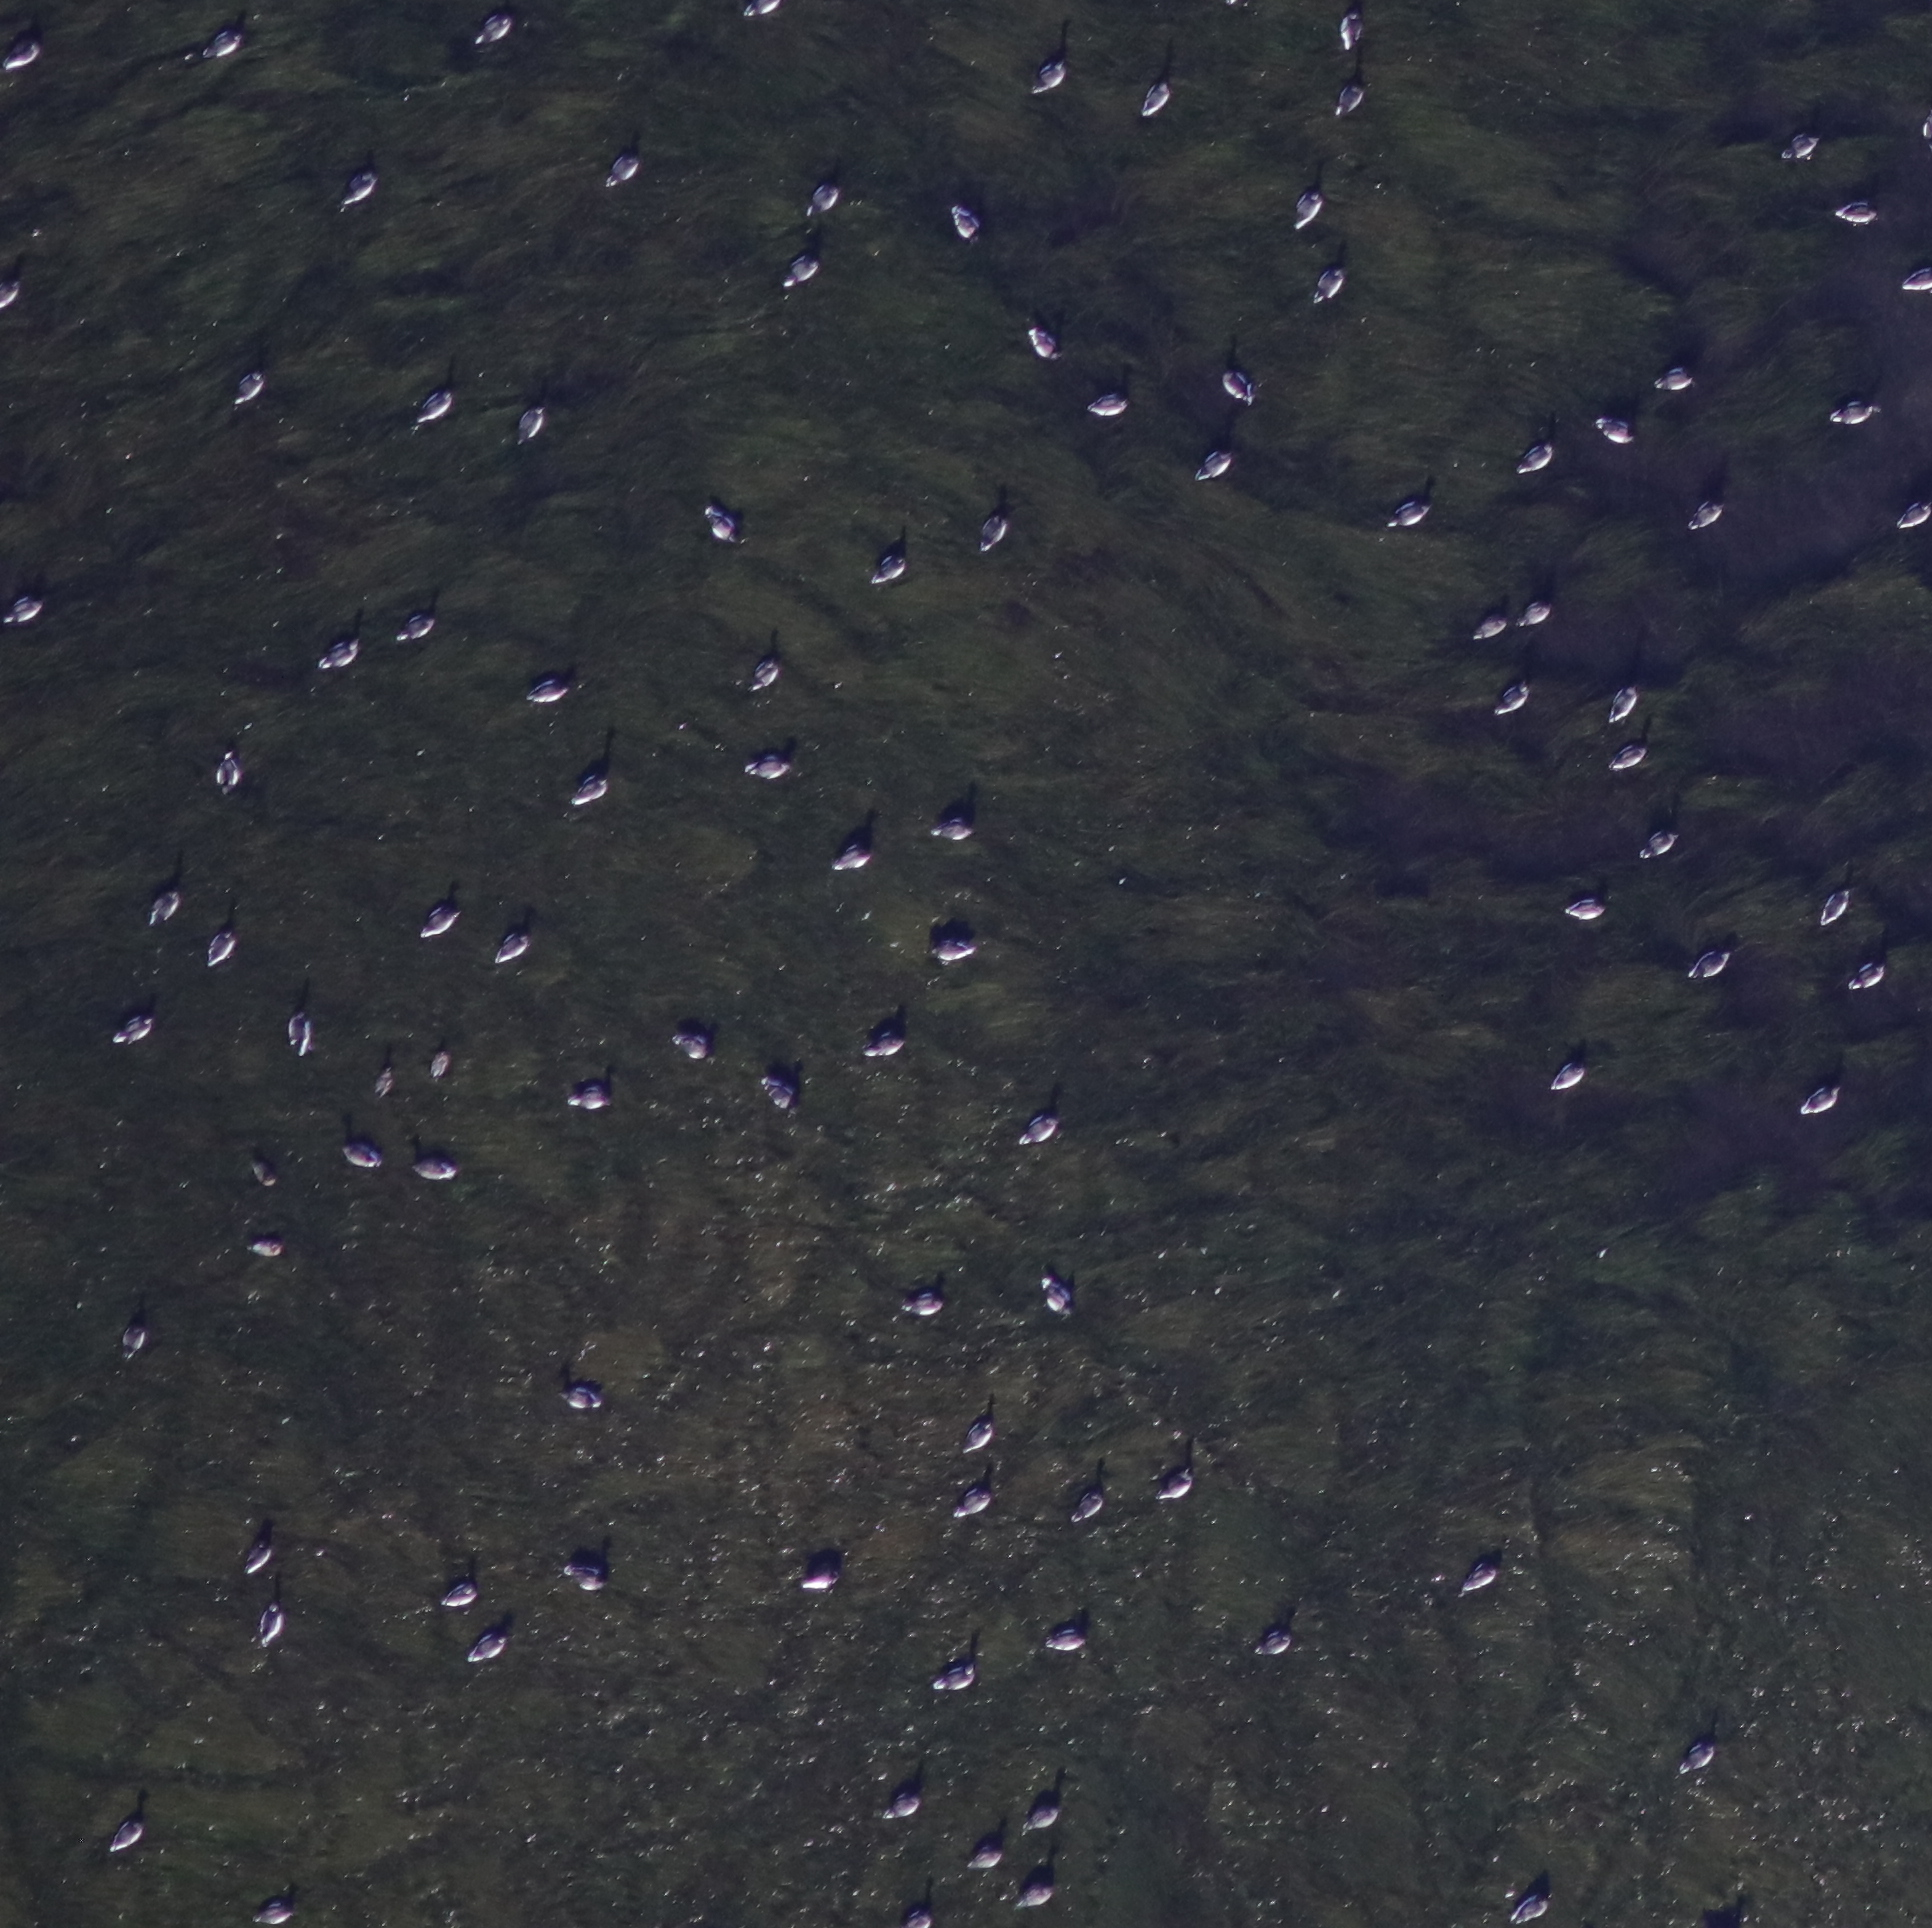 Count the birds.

103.